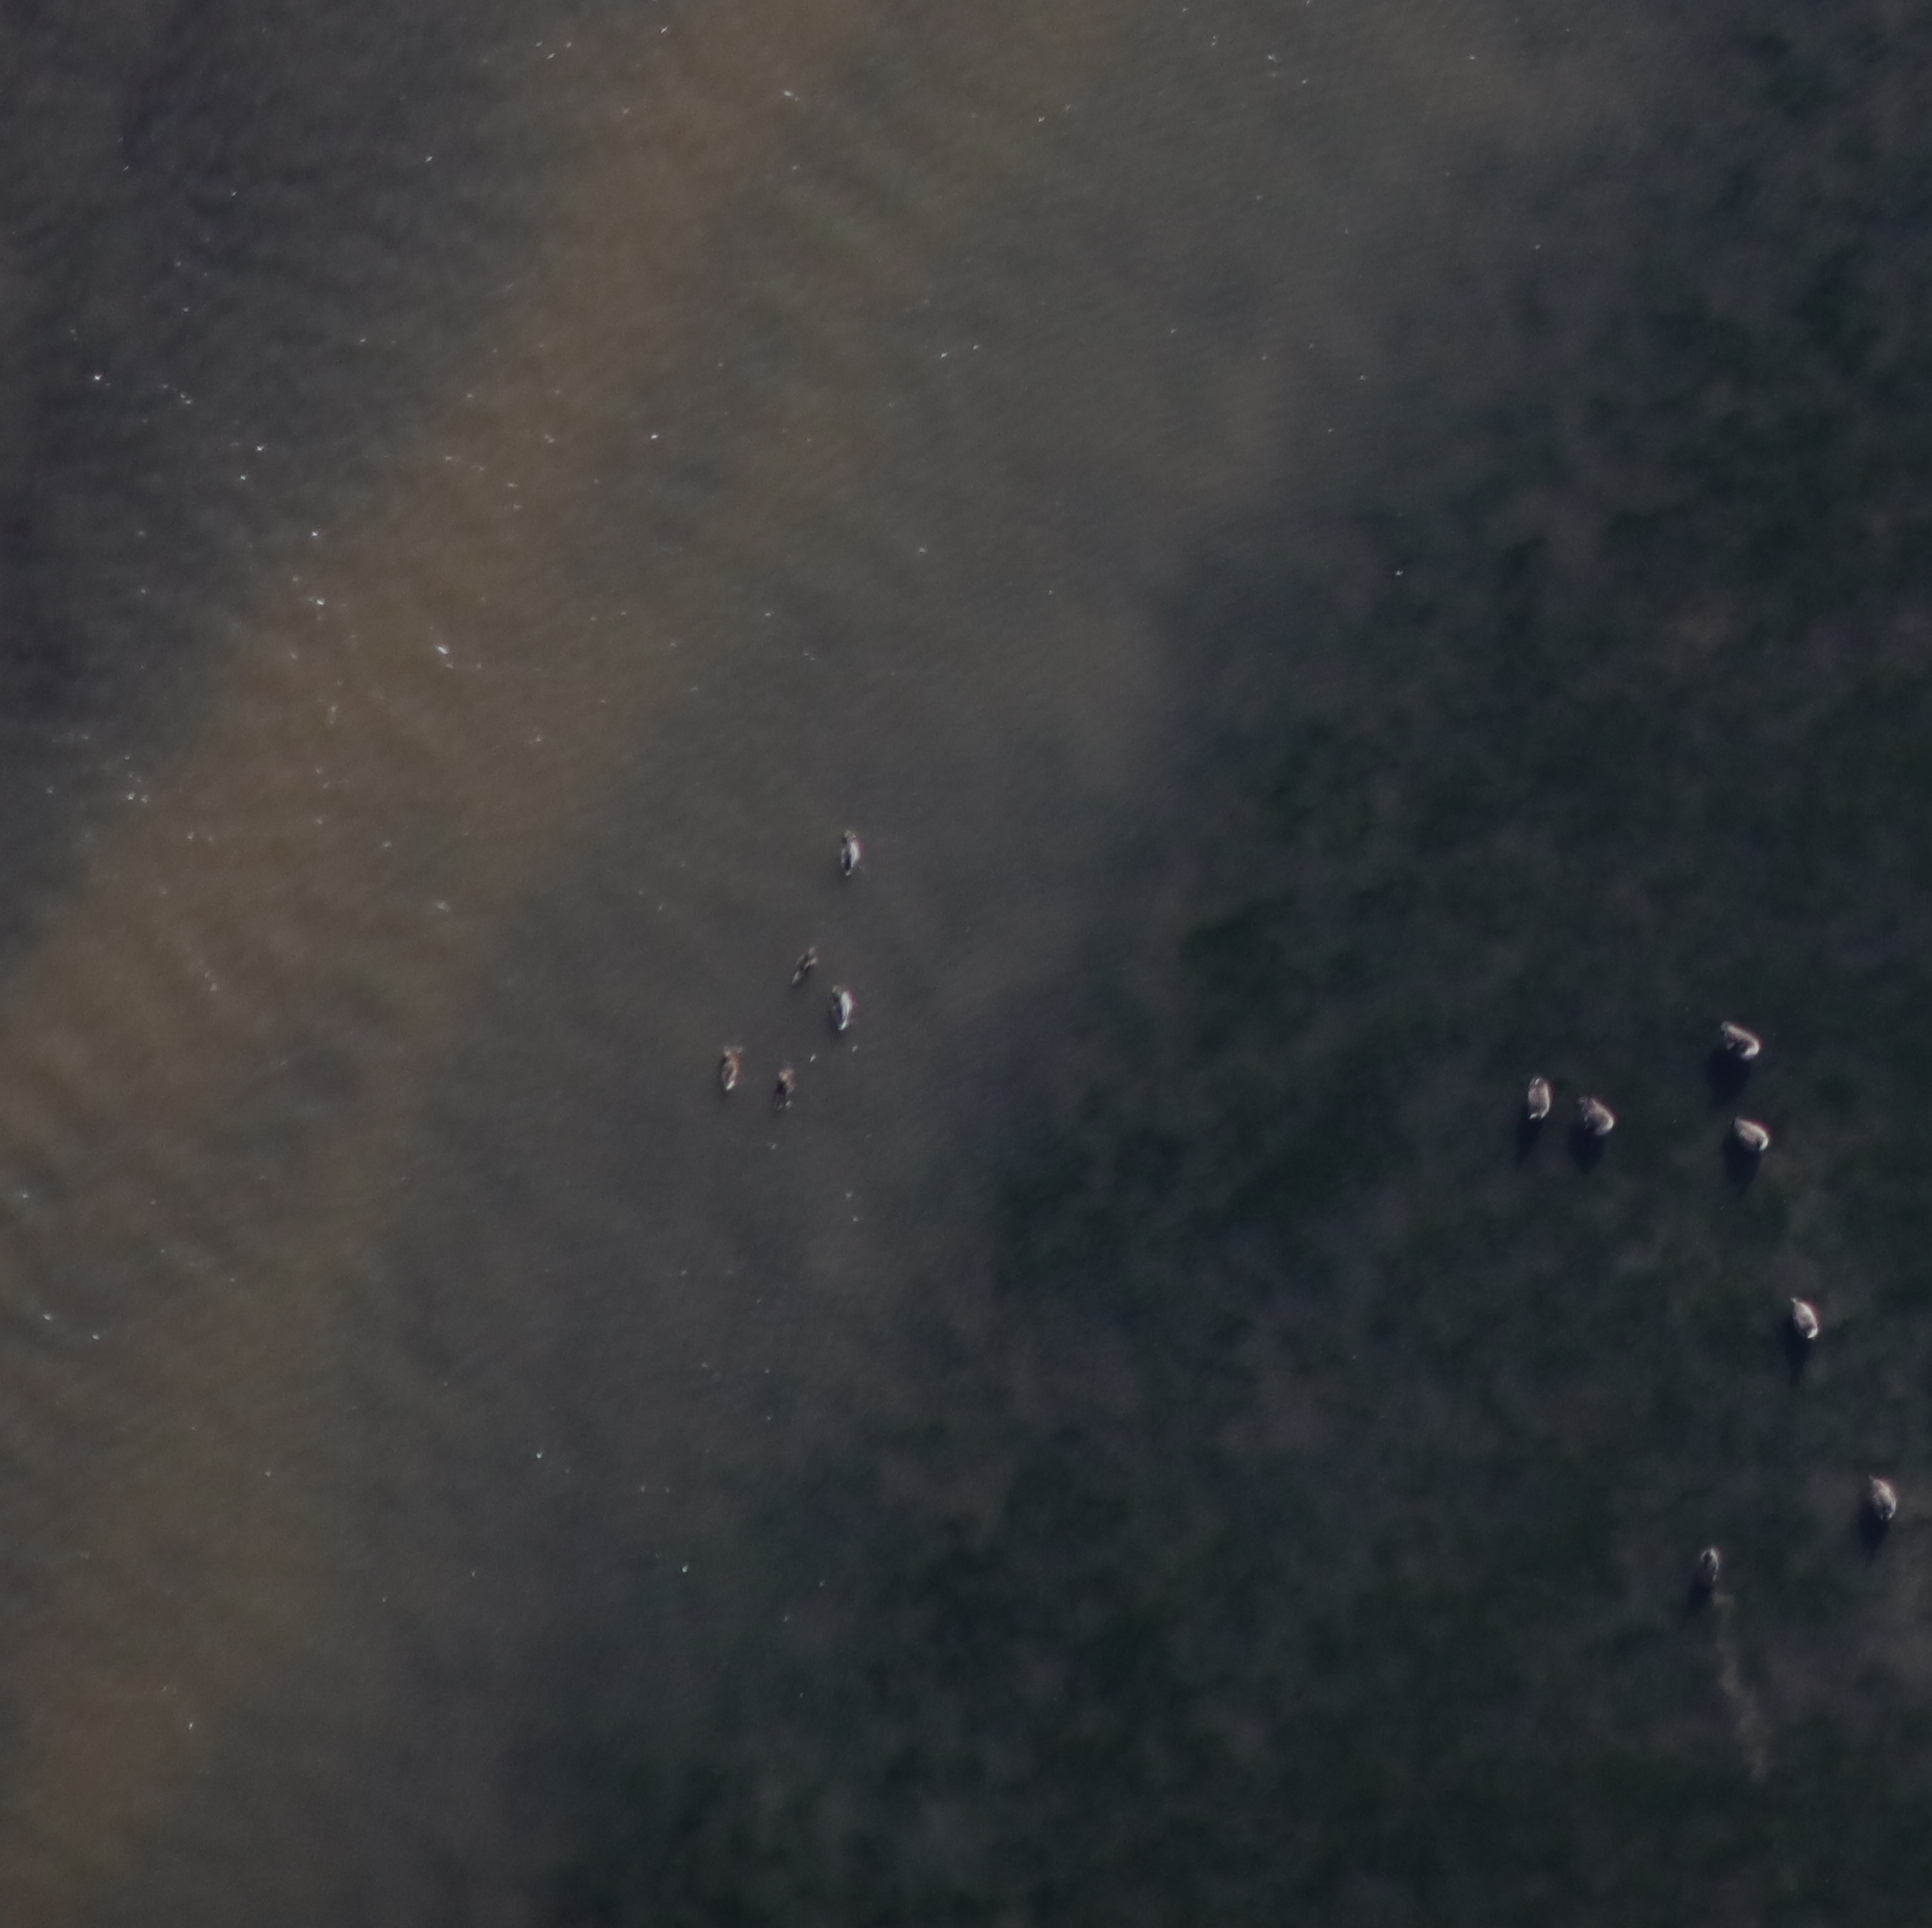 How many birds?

12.